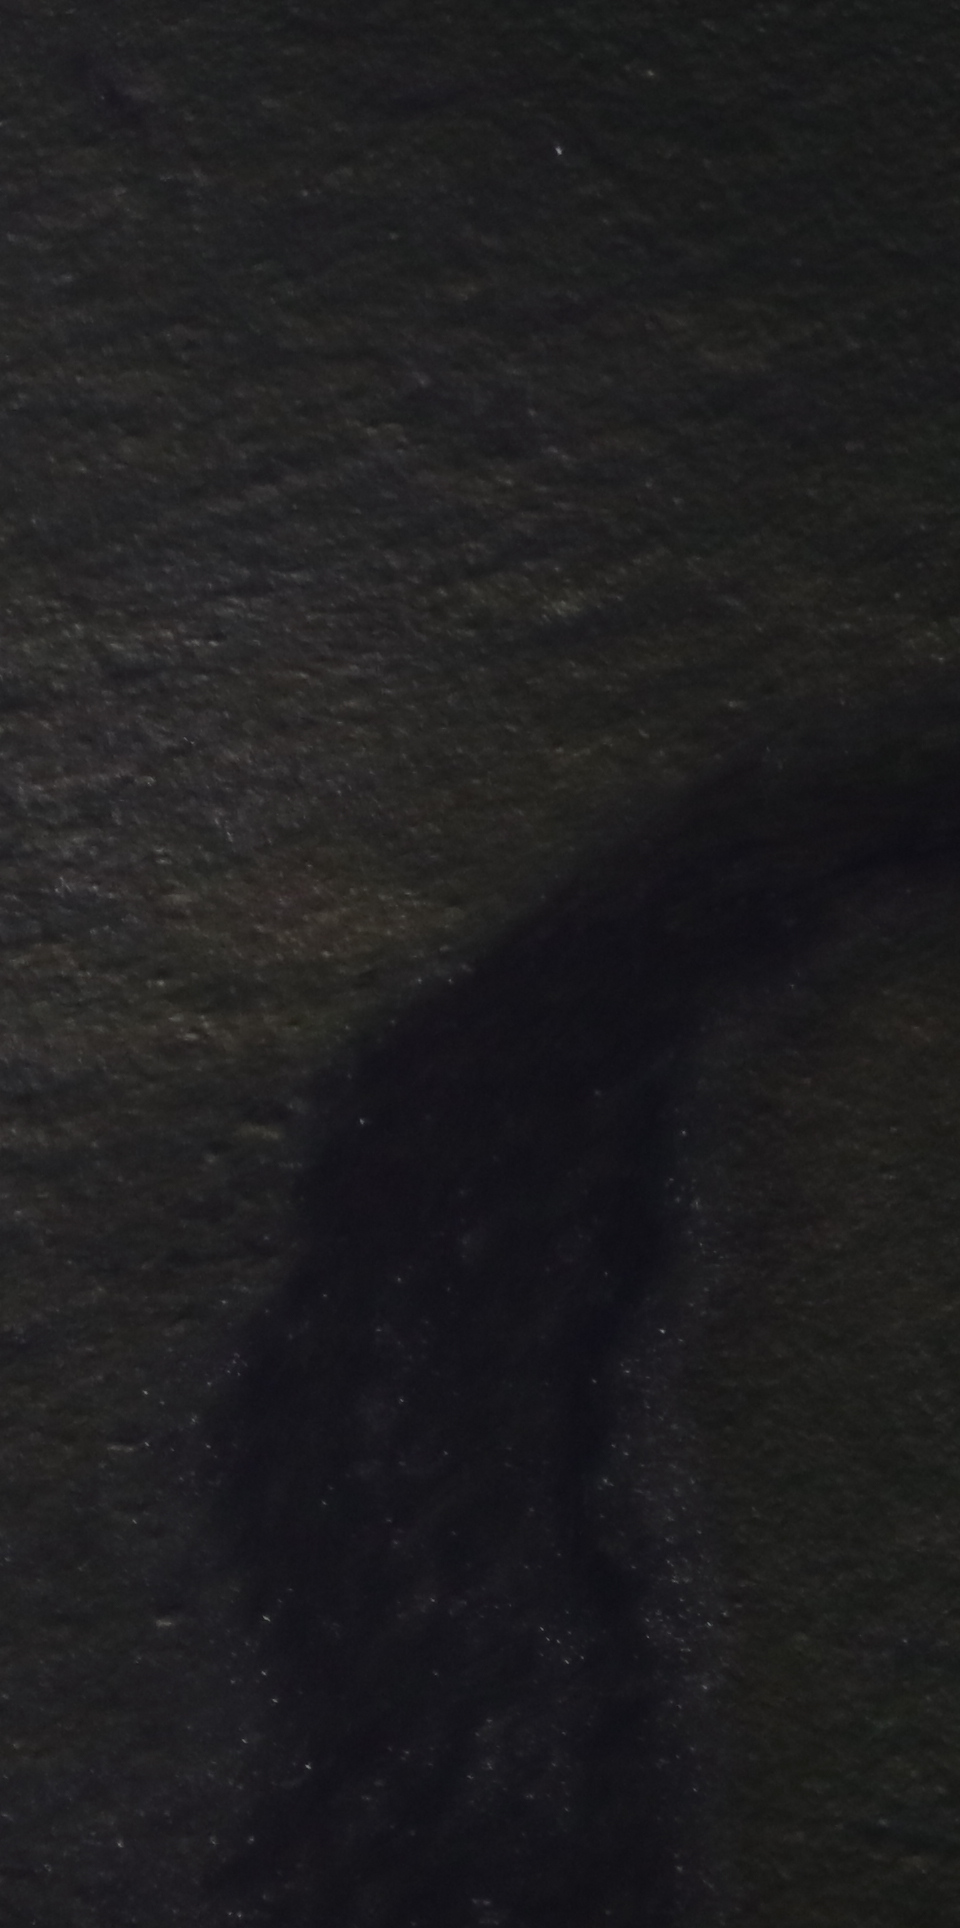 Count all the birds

0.